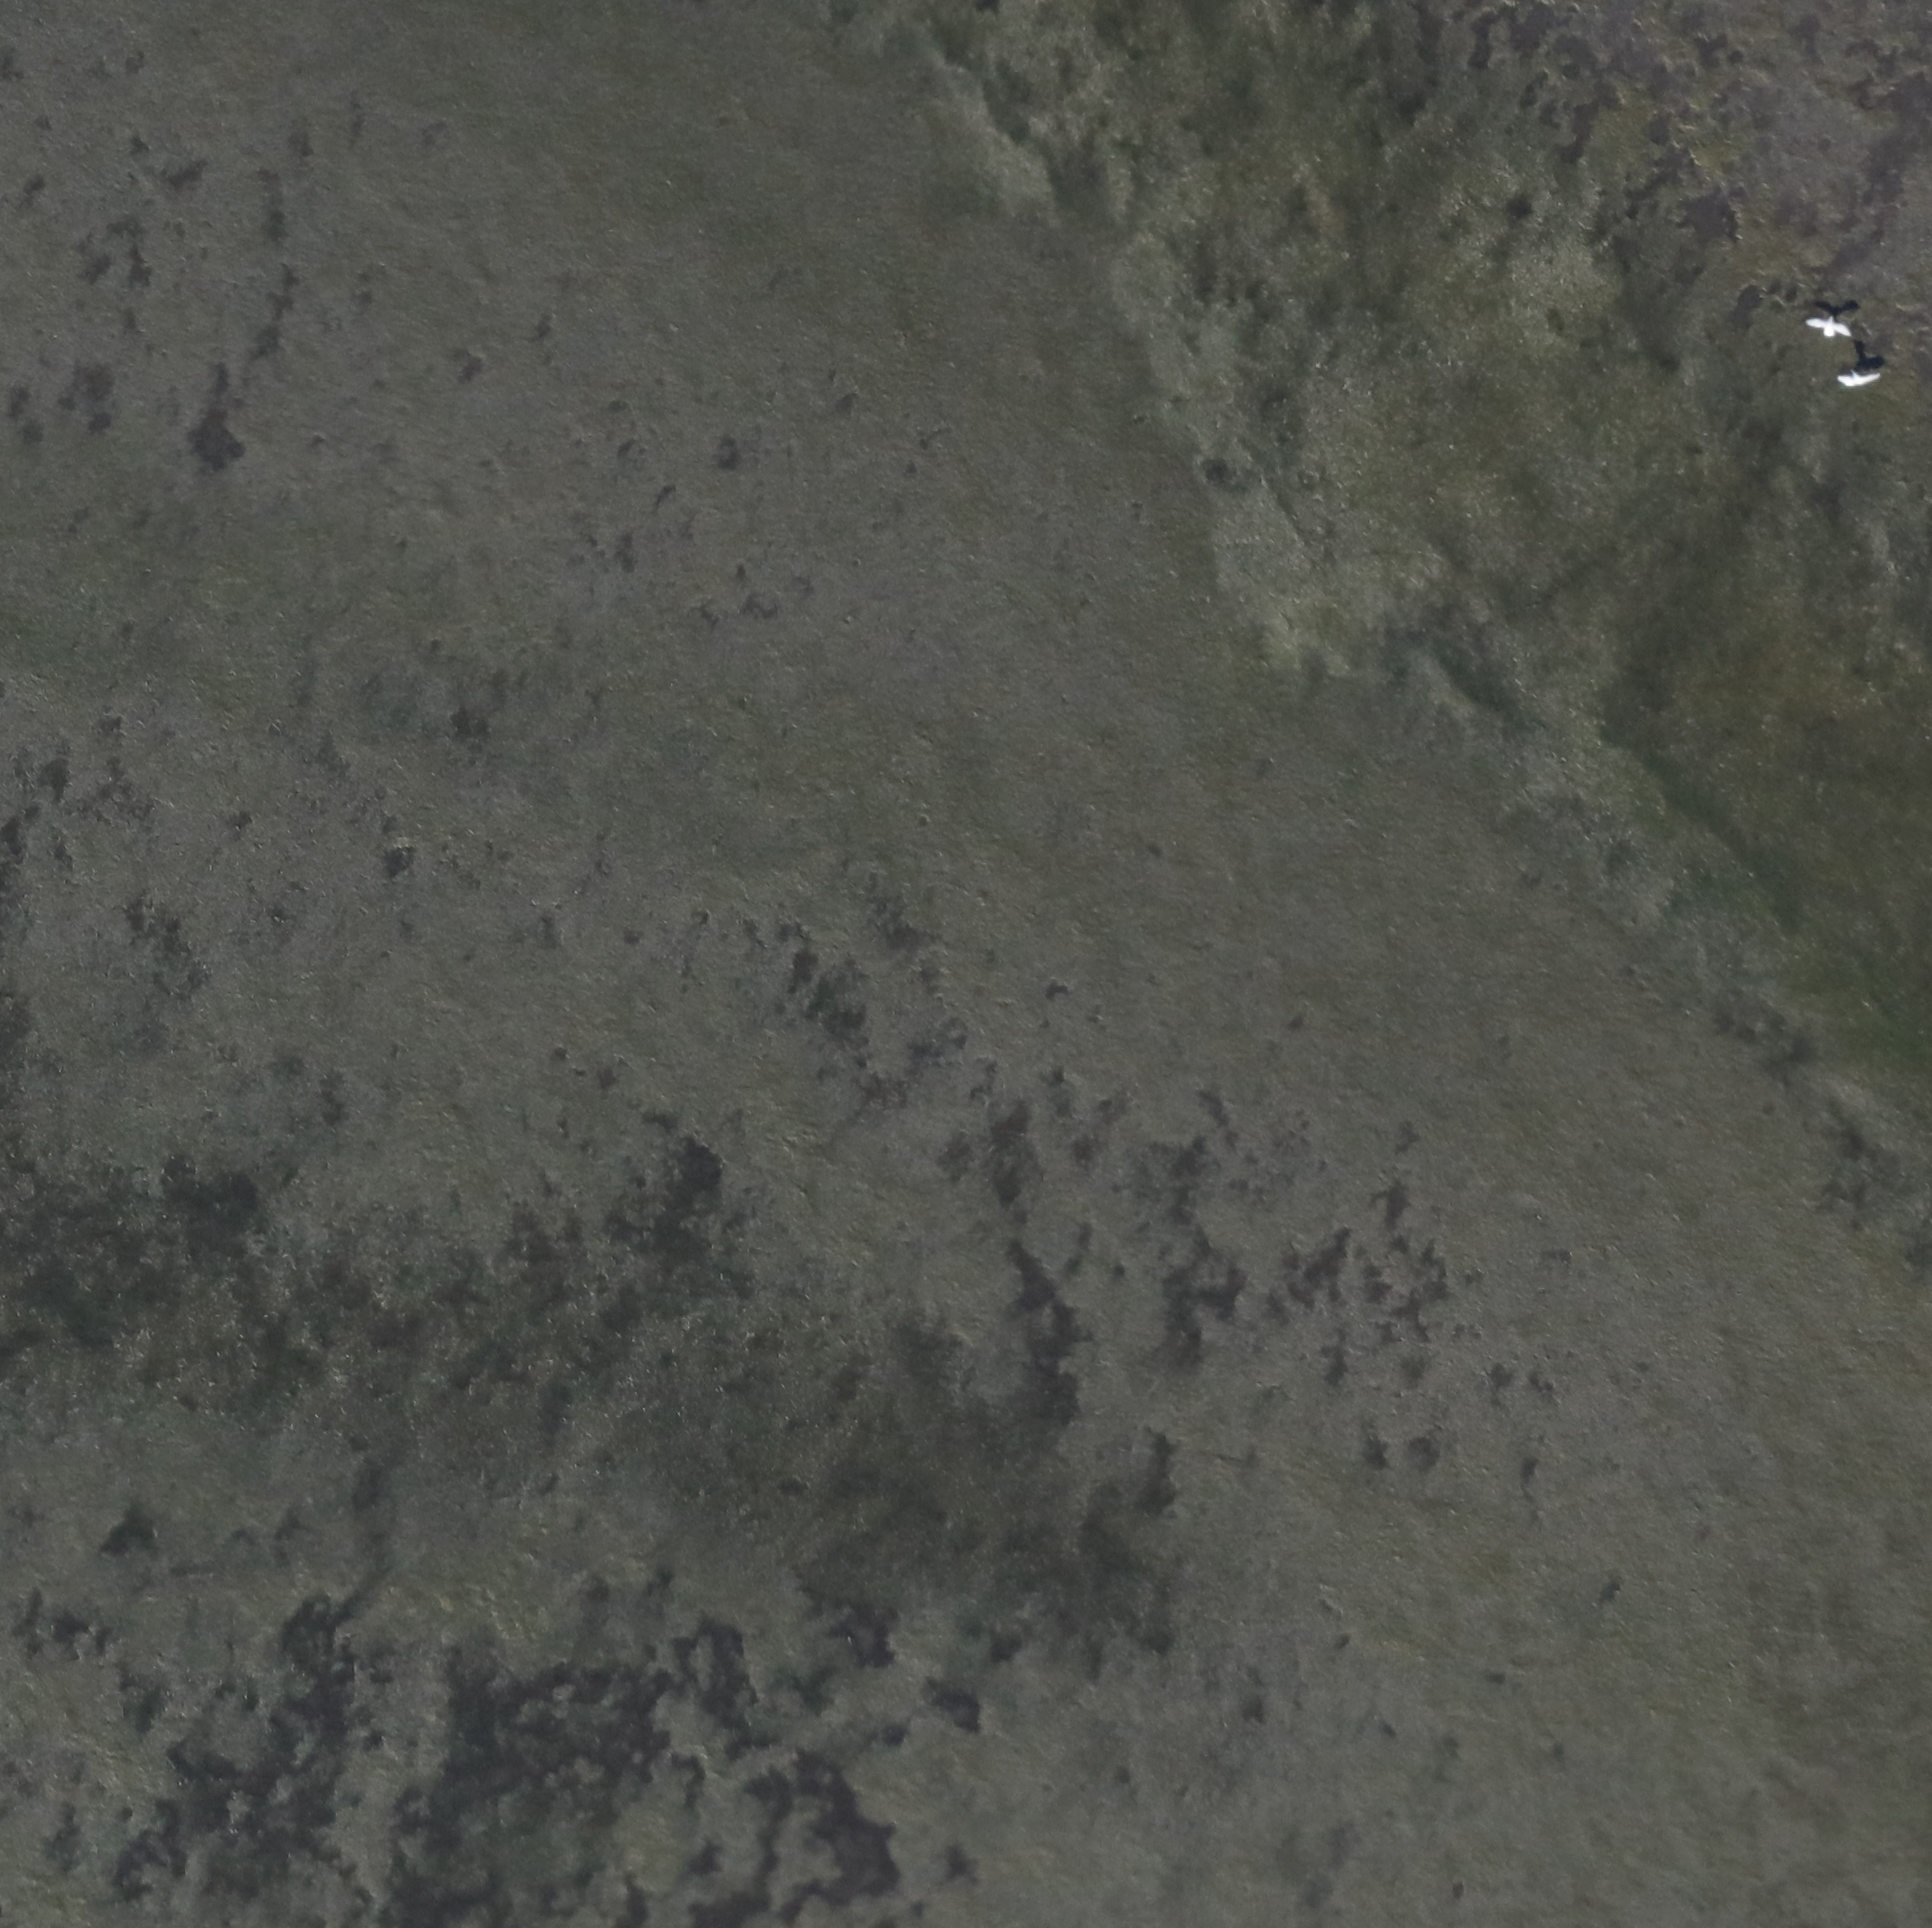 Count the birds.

2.